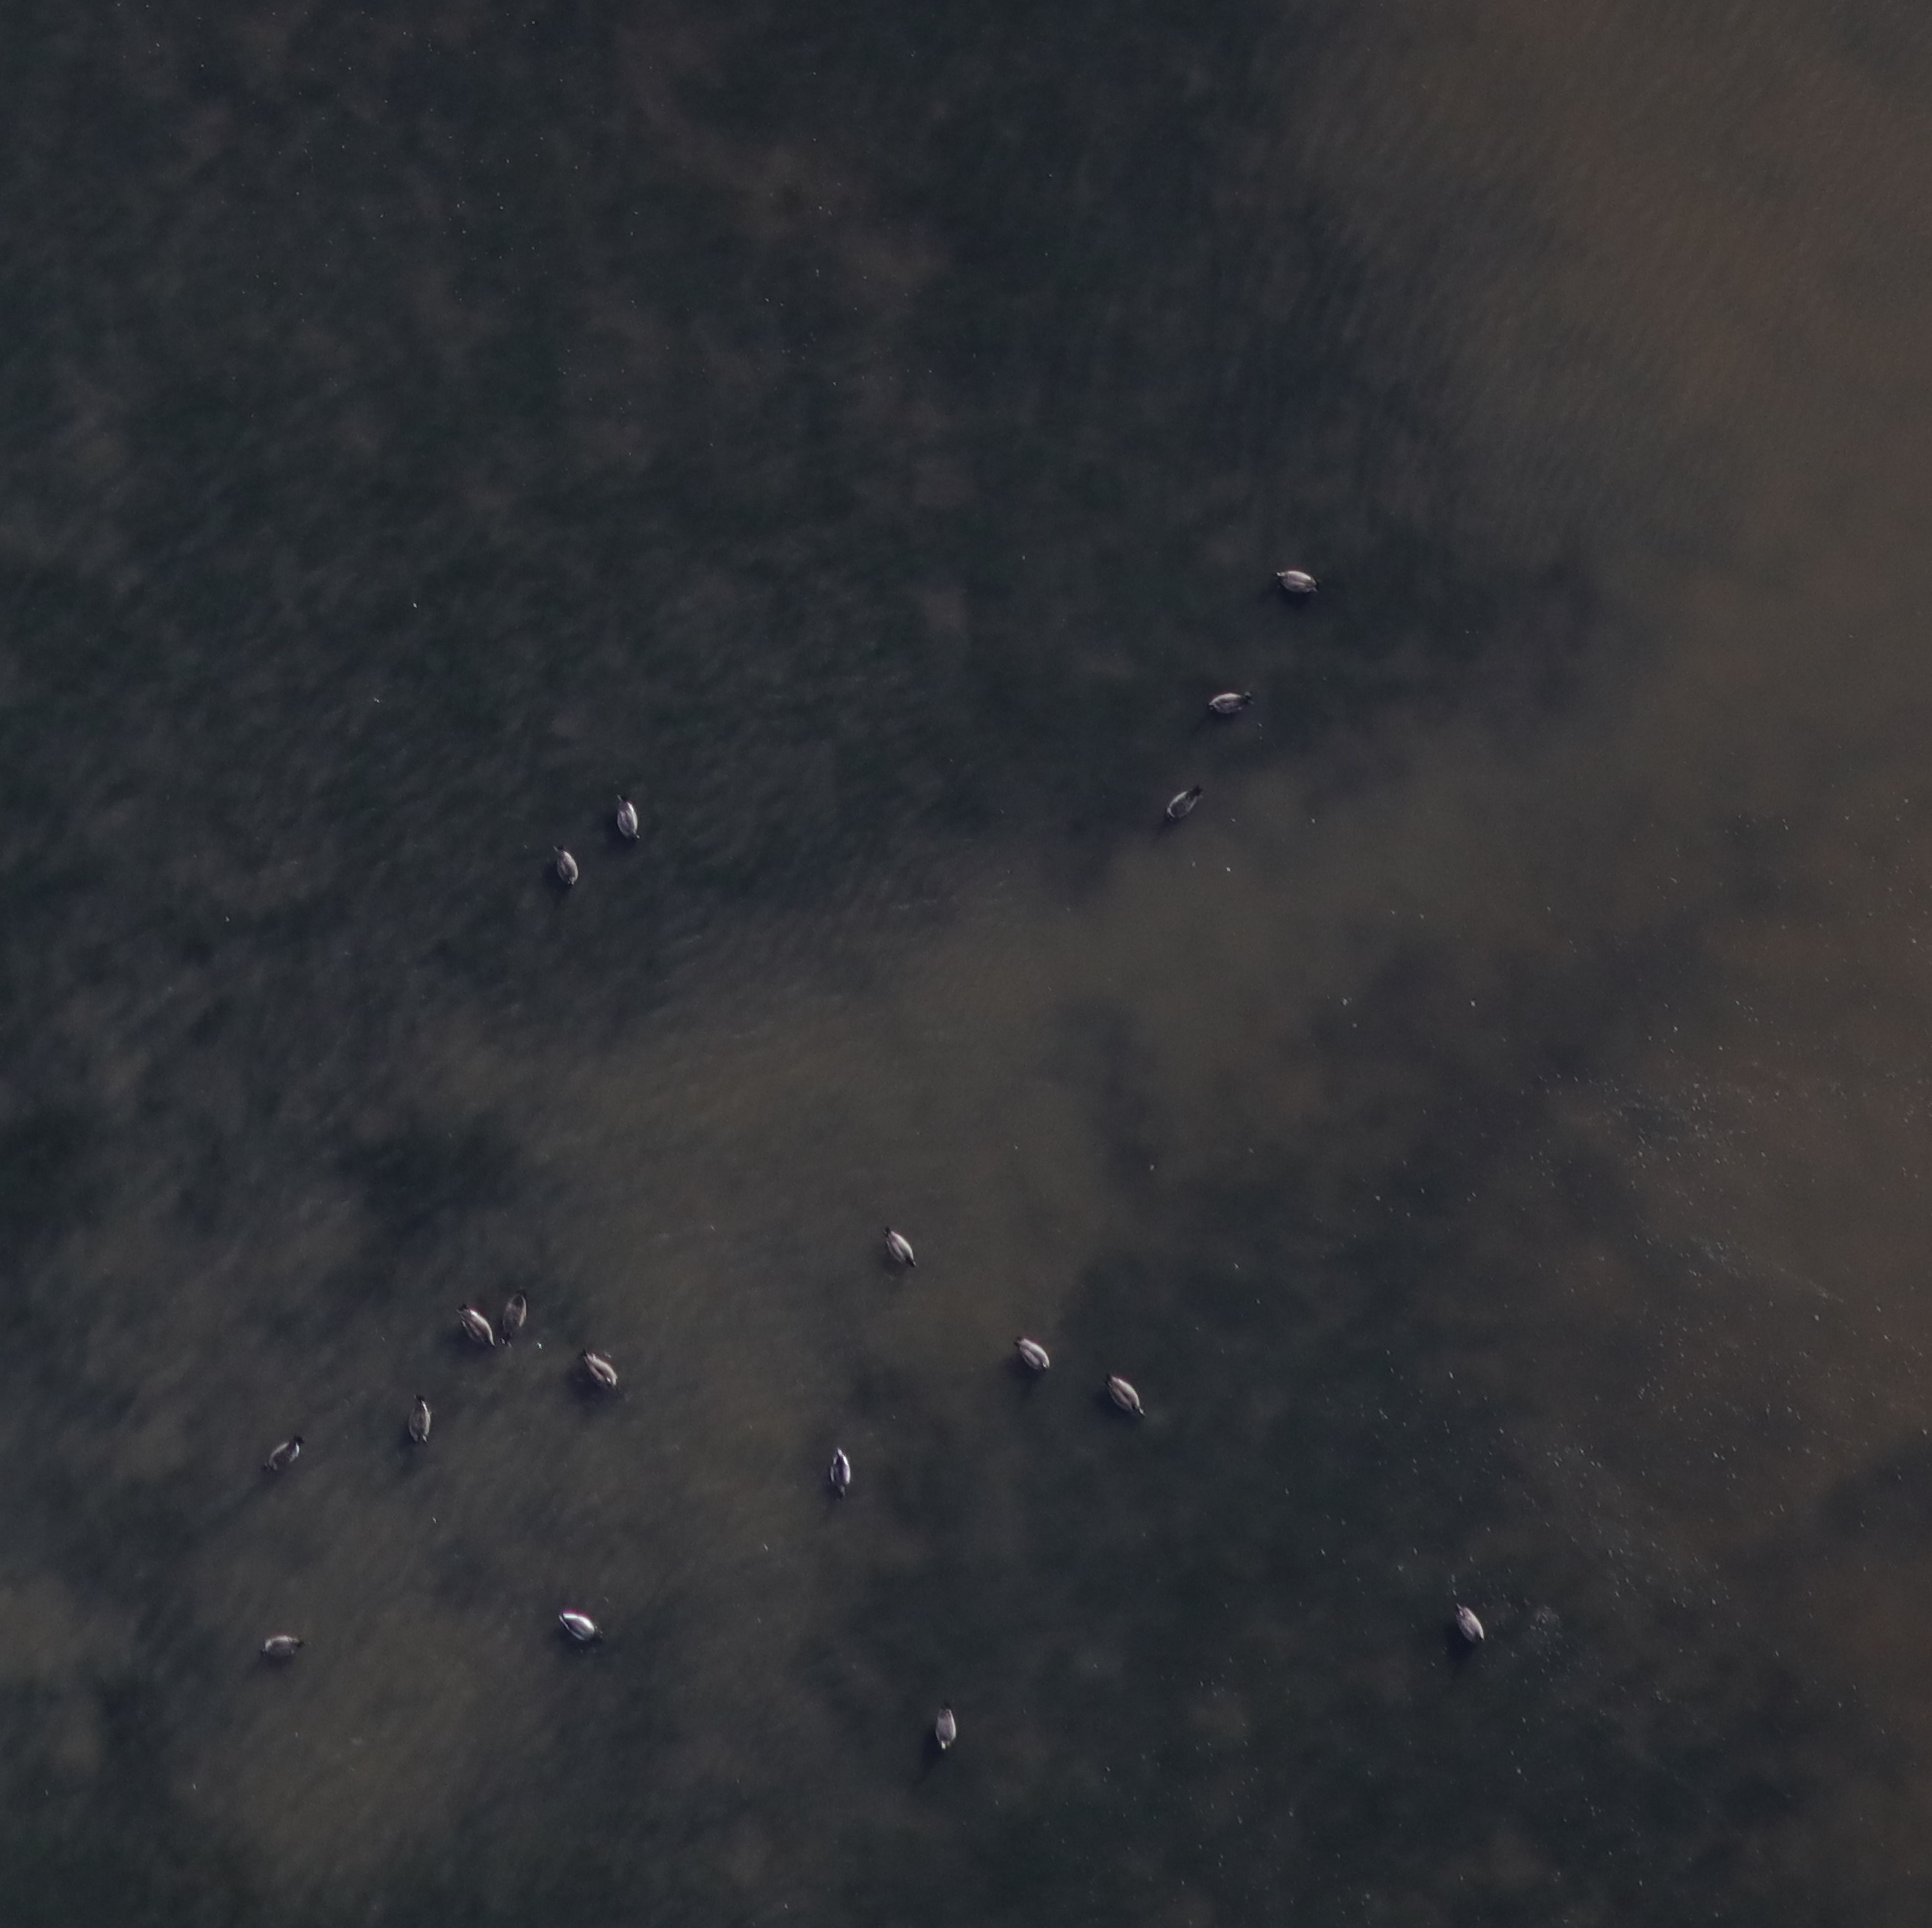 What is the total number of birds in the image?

18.